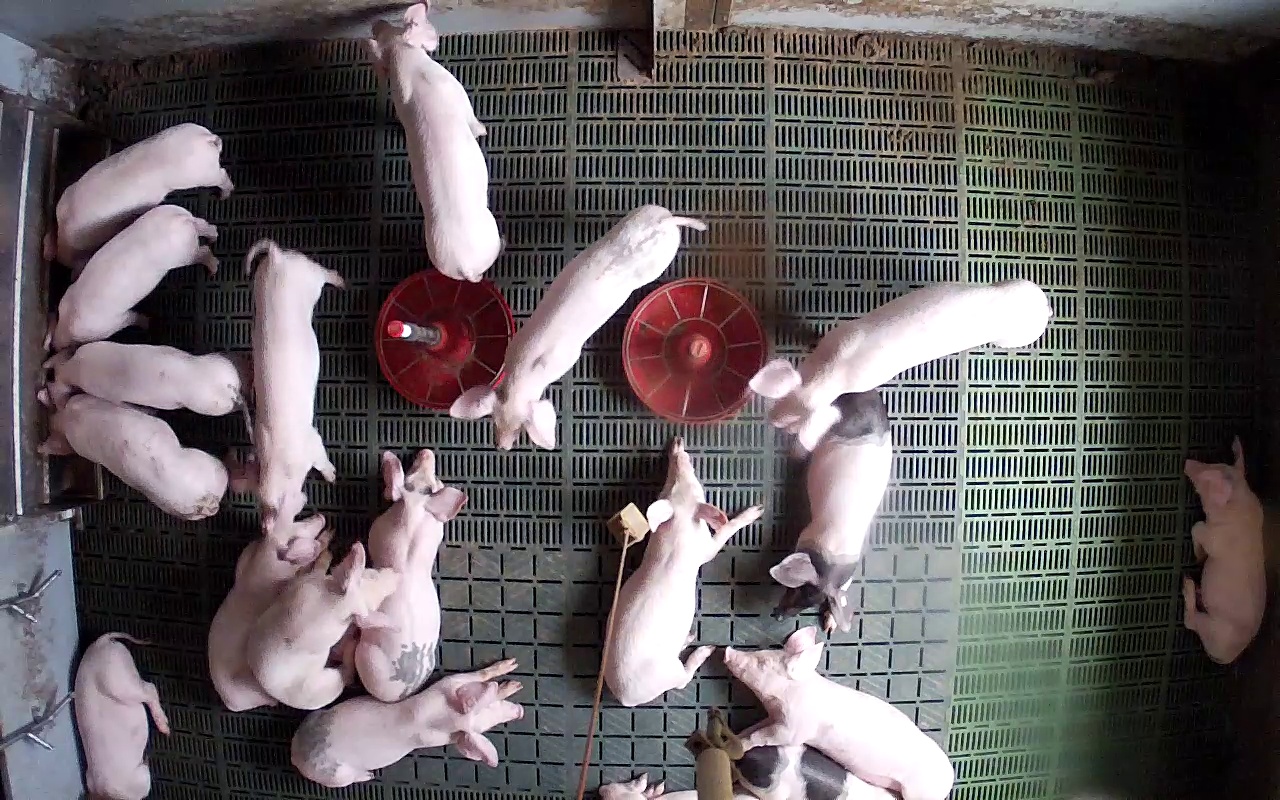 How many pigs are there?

19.